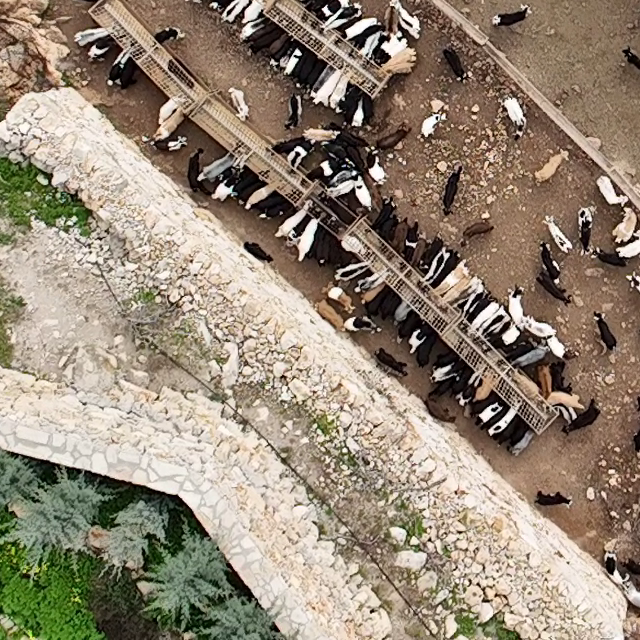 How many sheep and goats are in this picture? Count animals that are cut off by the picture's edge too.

156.